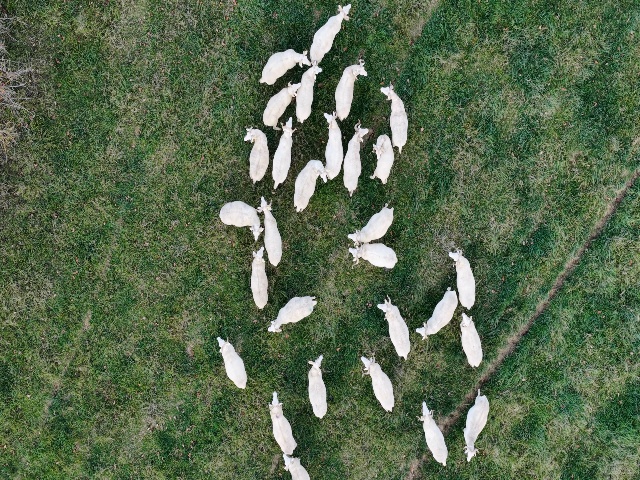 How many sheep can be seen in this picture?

29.